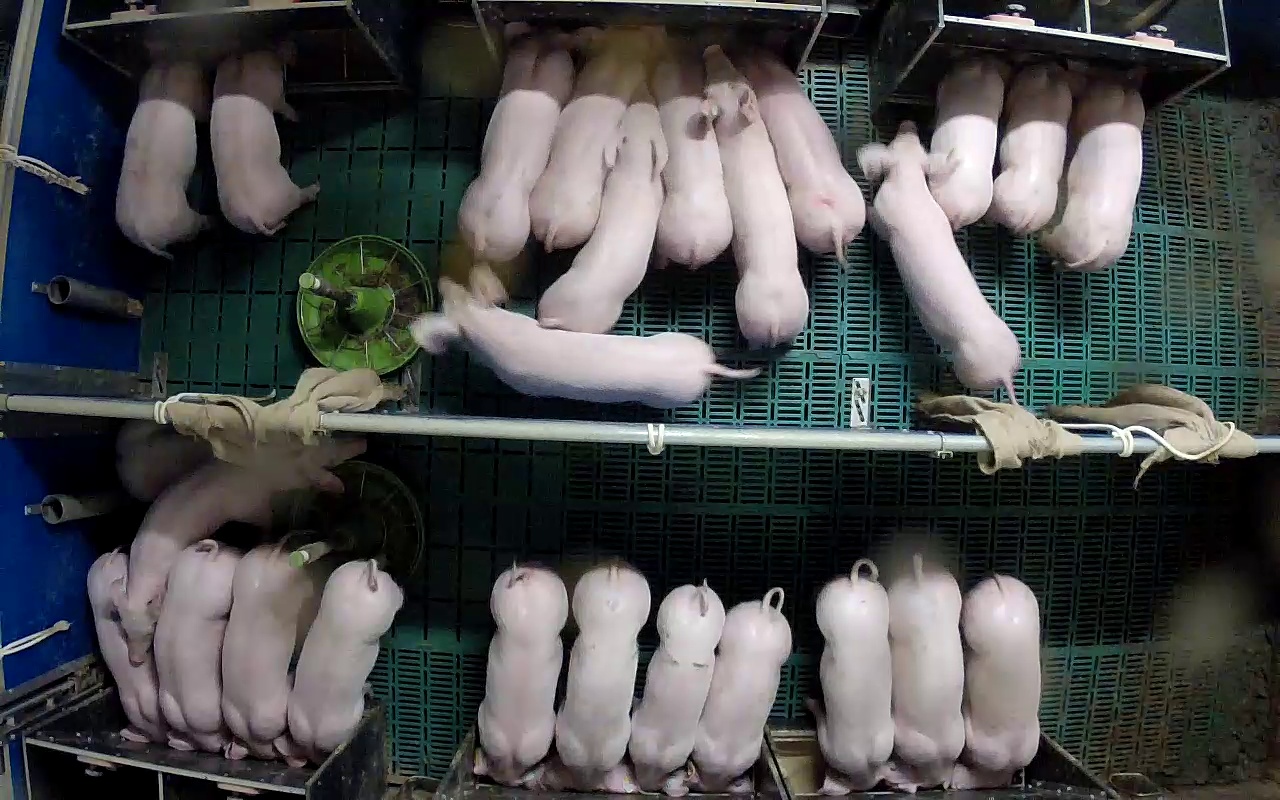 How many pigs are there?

26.